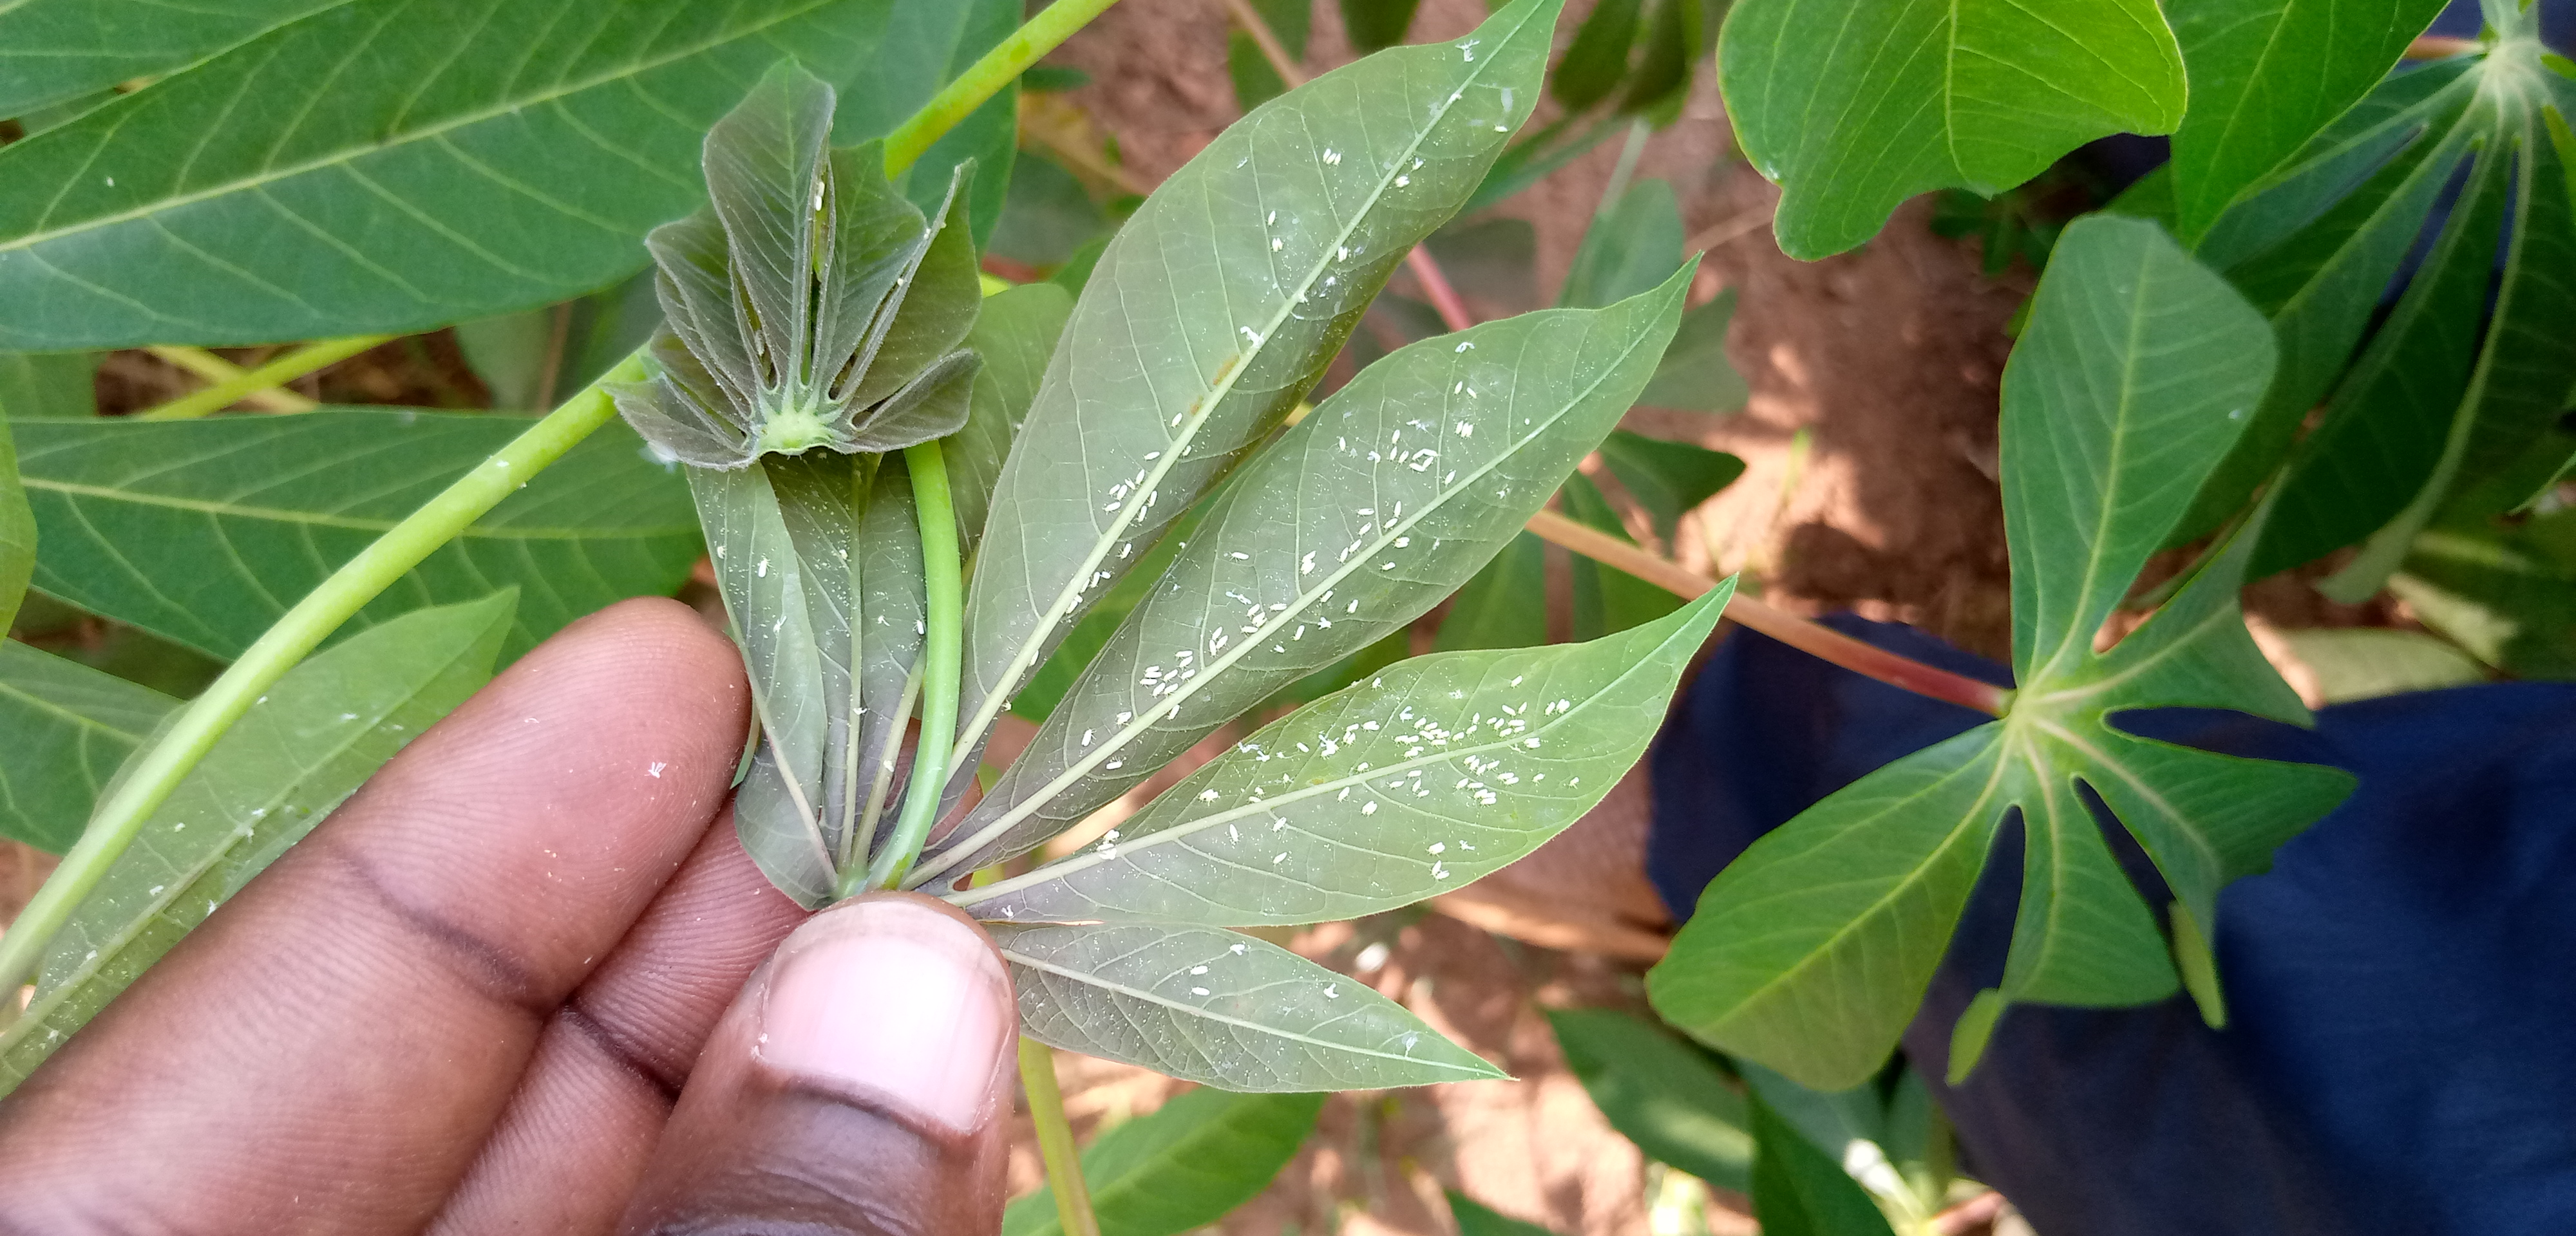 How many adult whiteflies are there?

176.